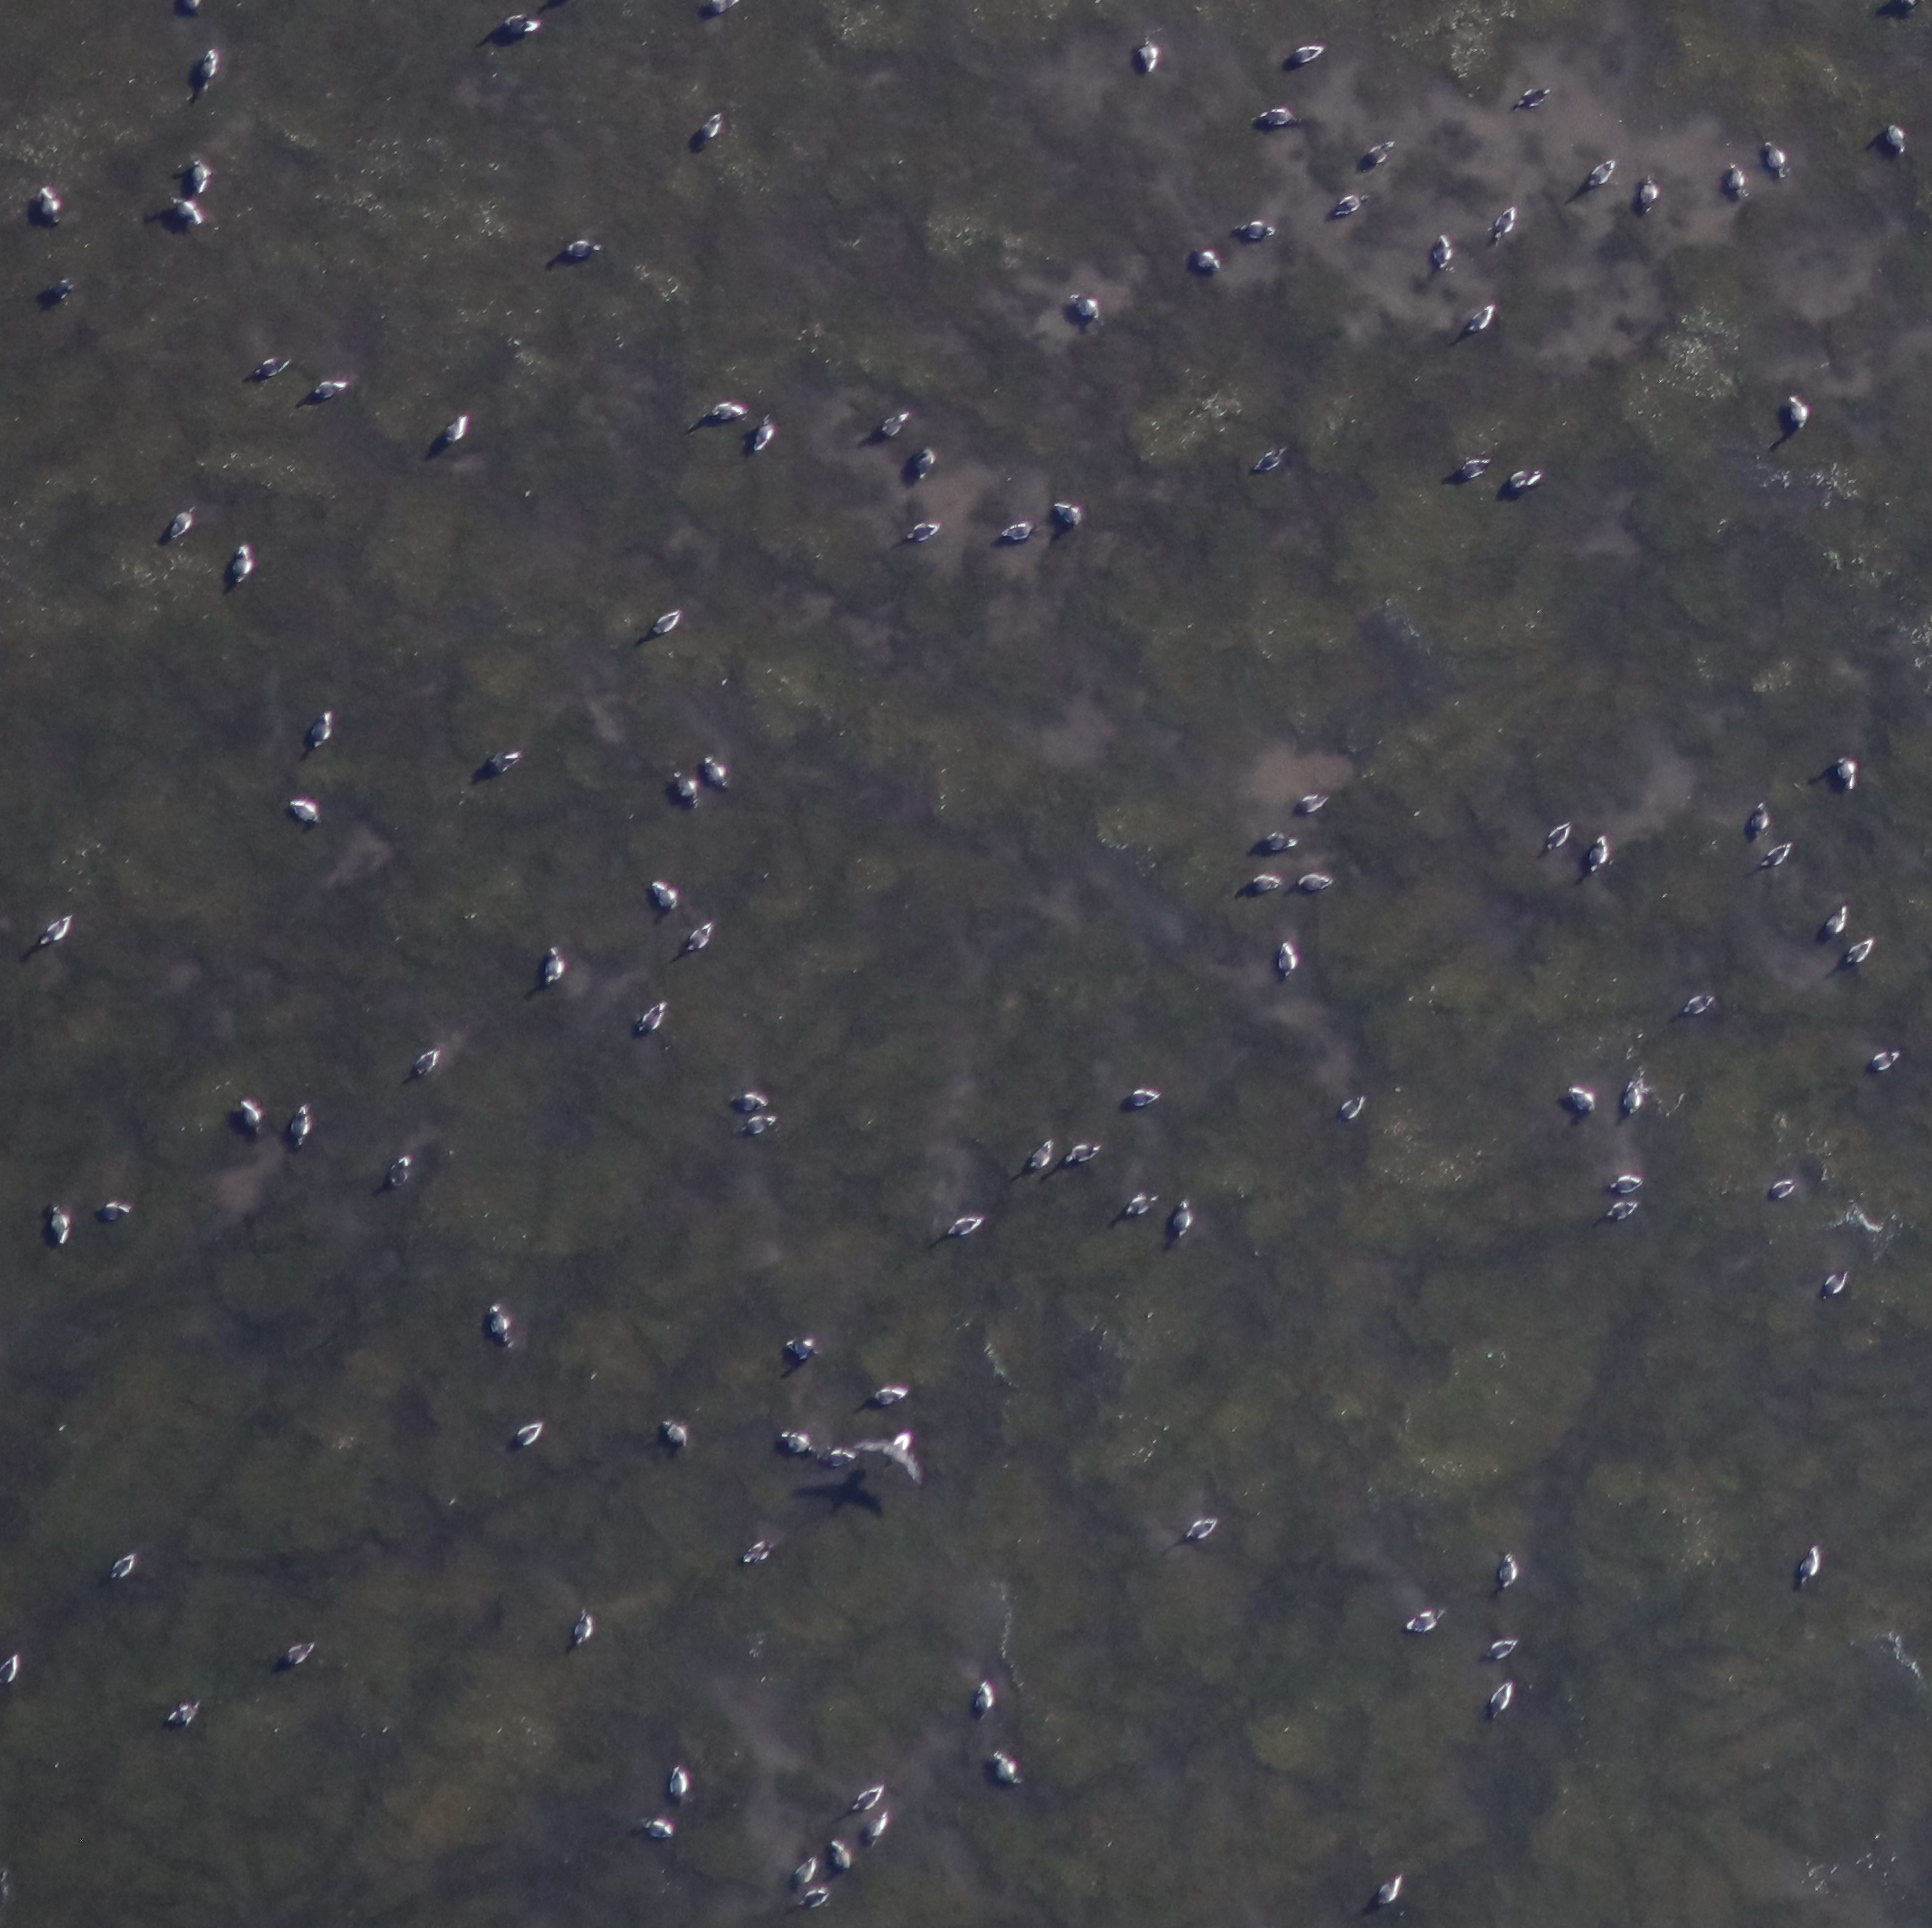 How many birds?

118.